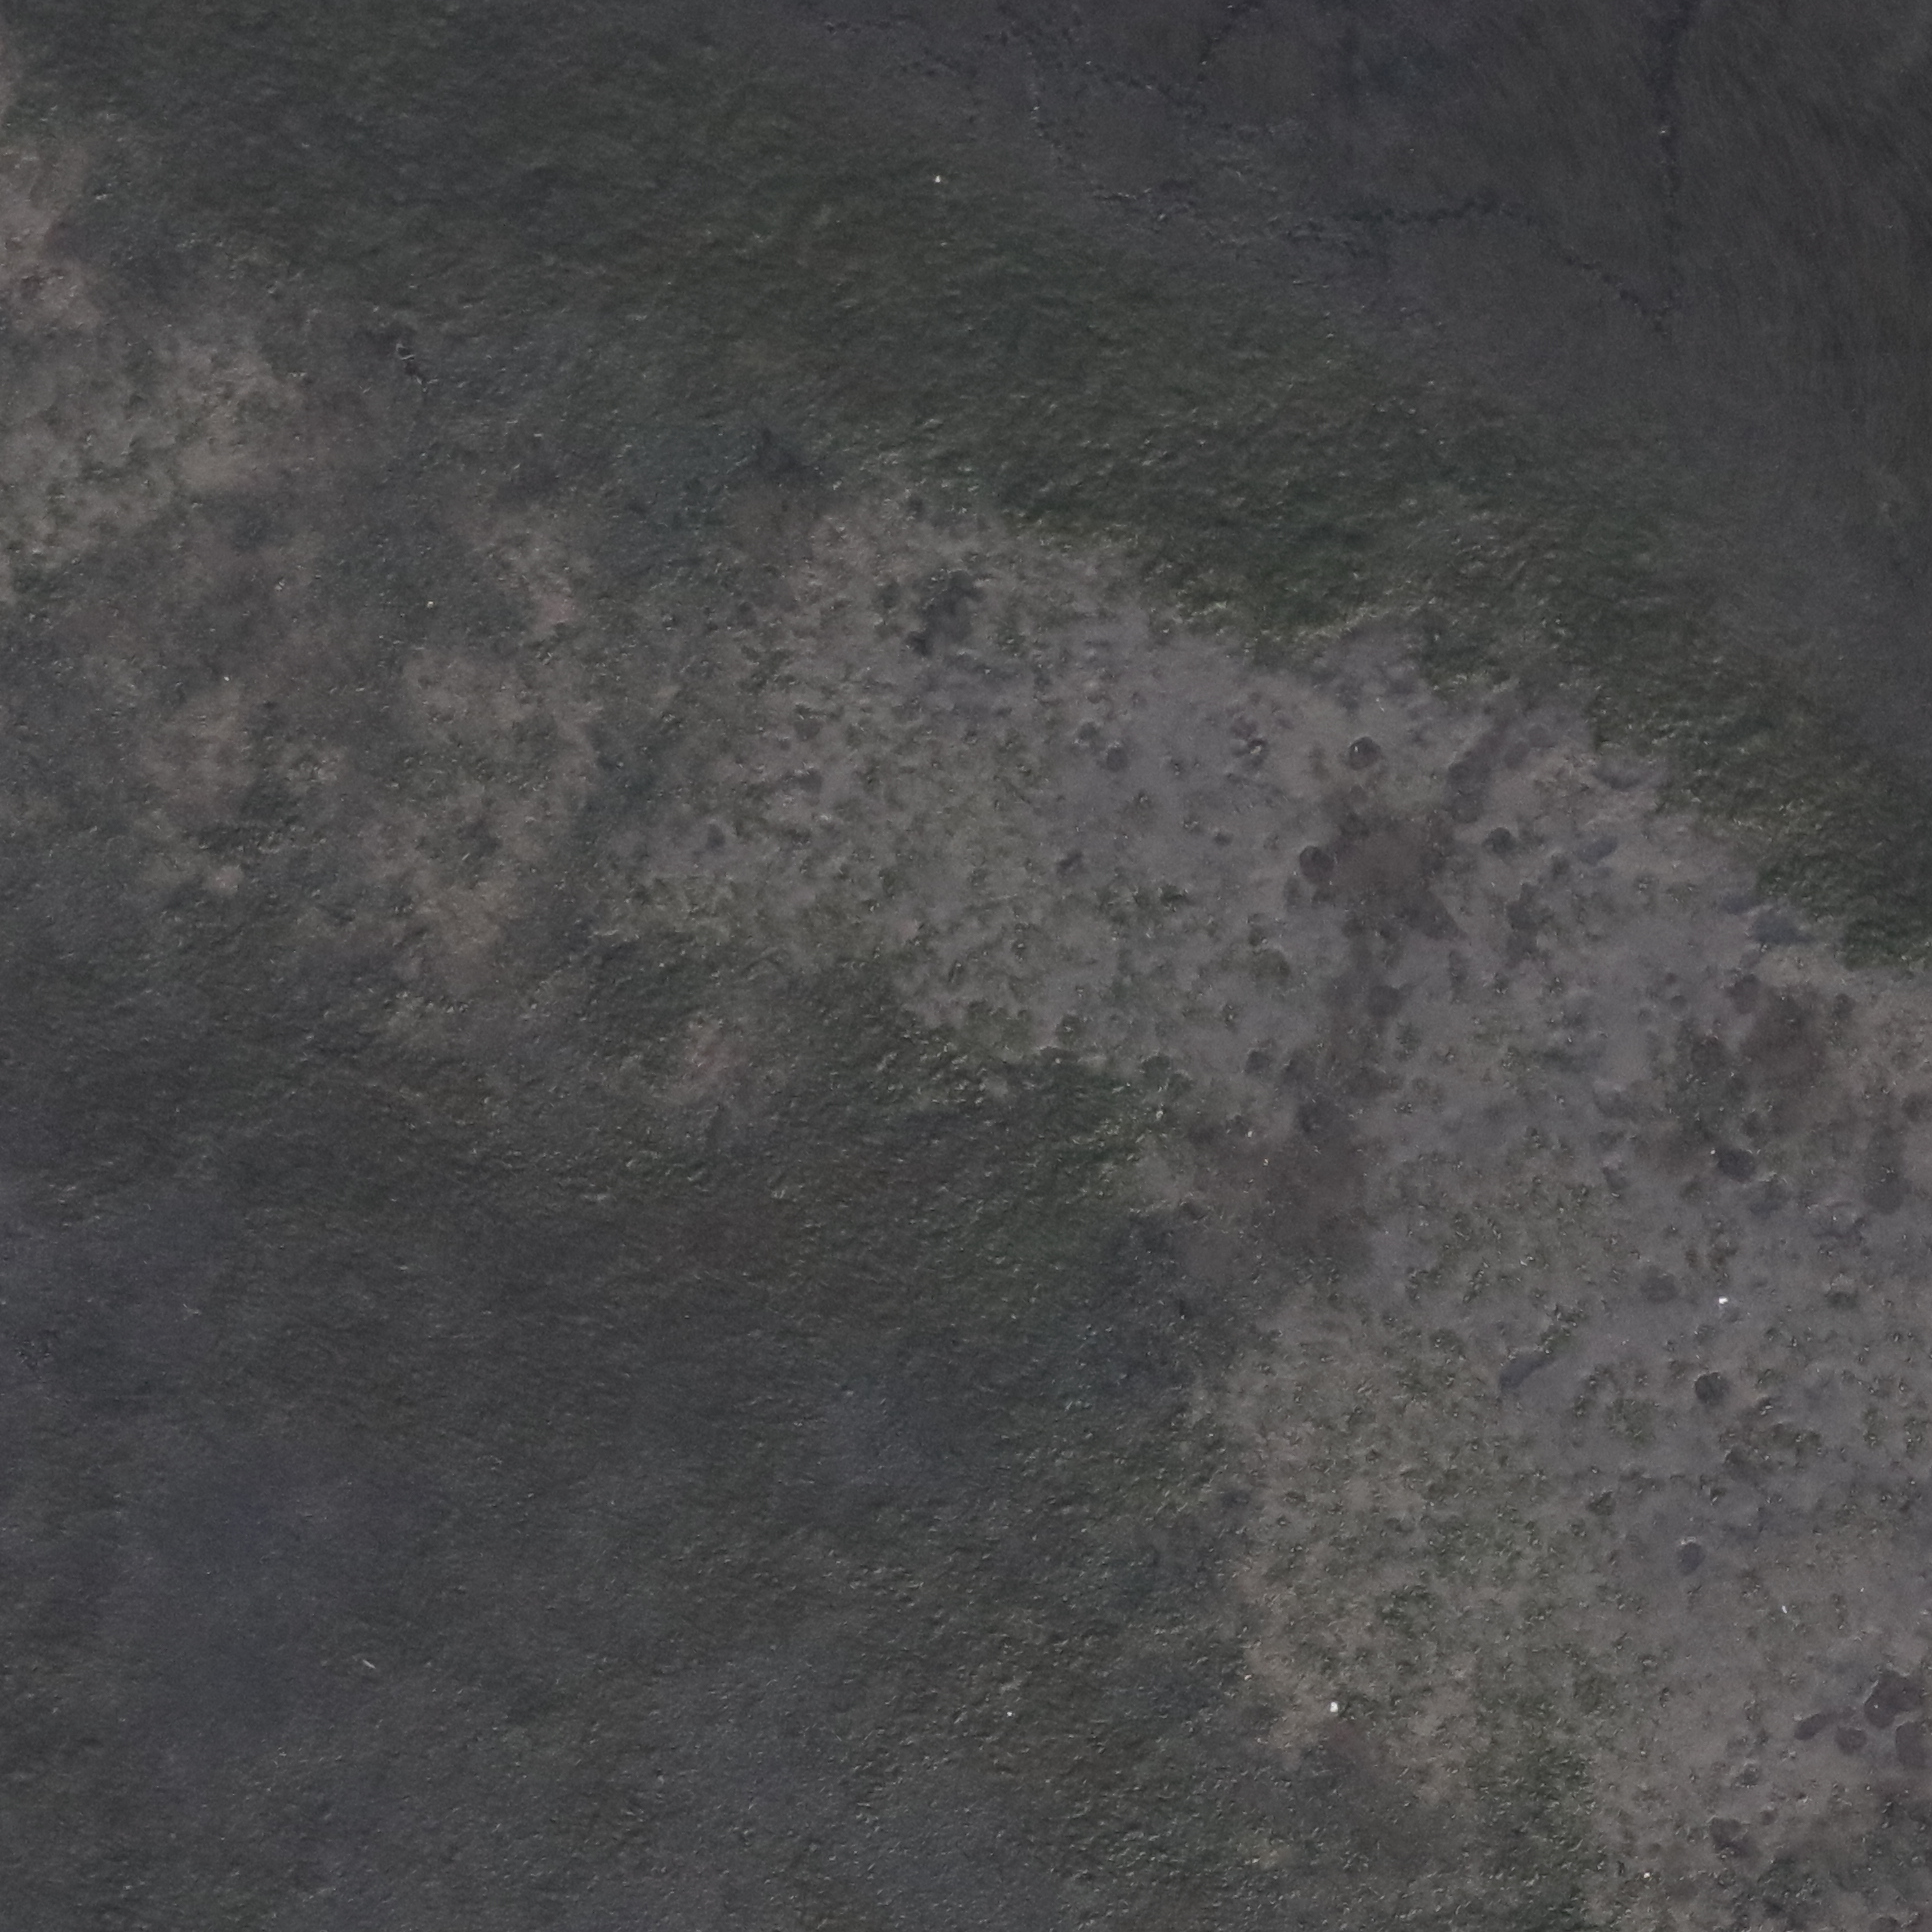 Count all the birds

0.